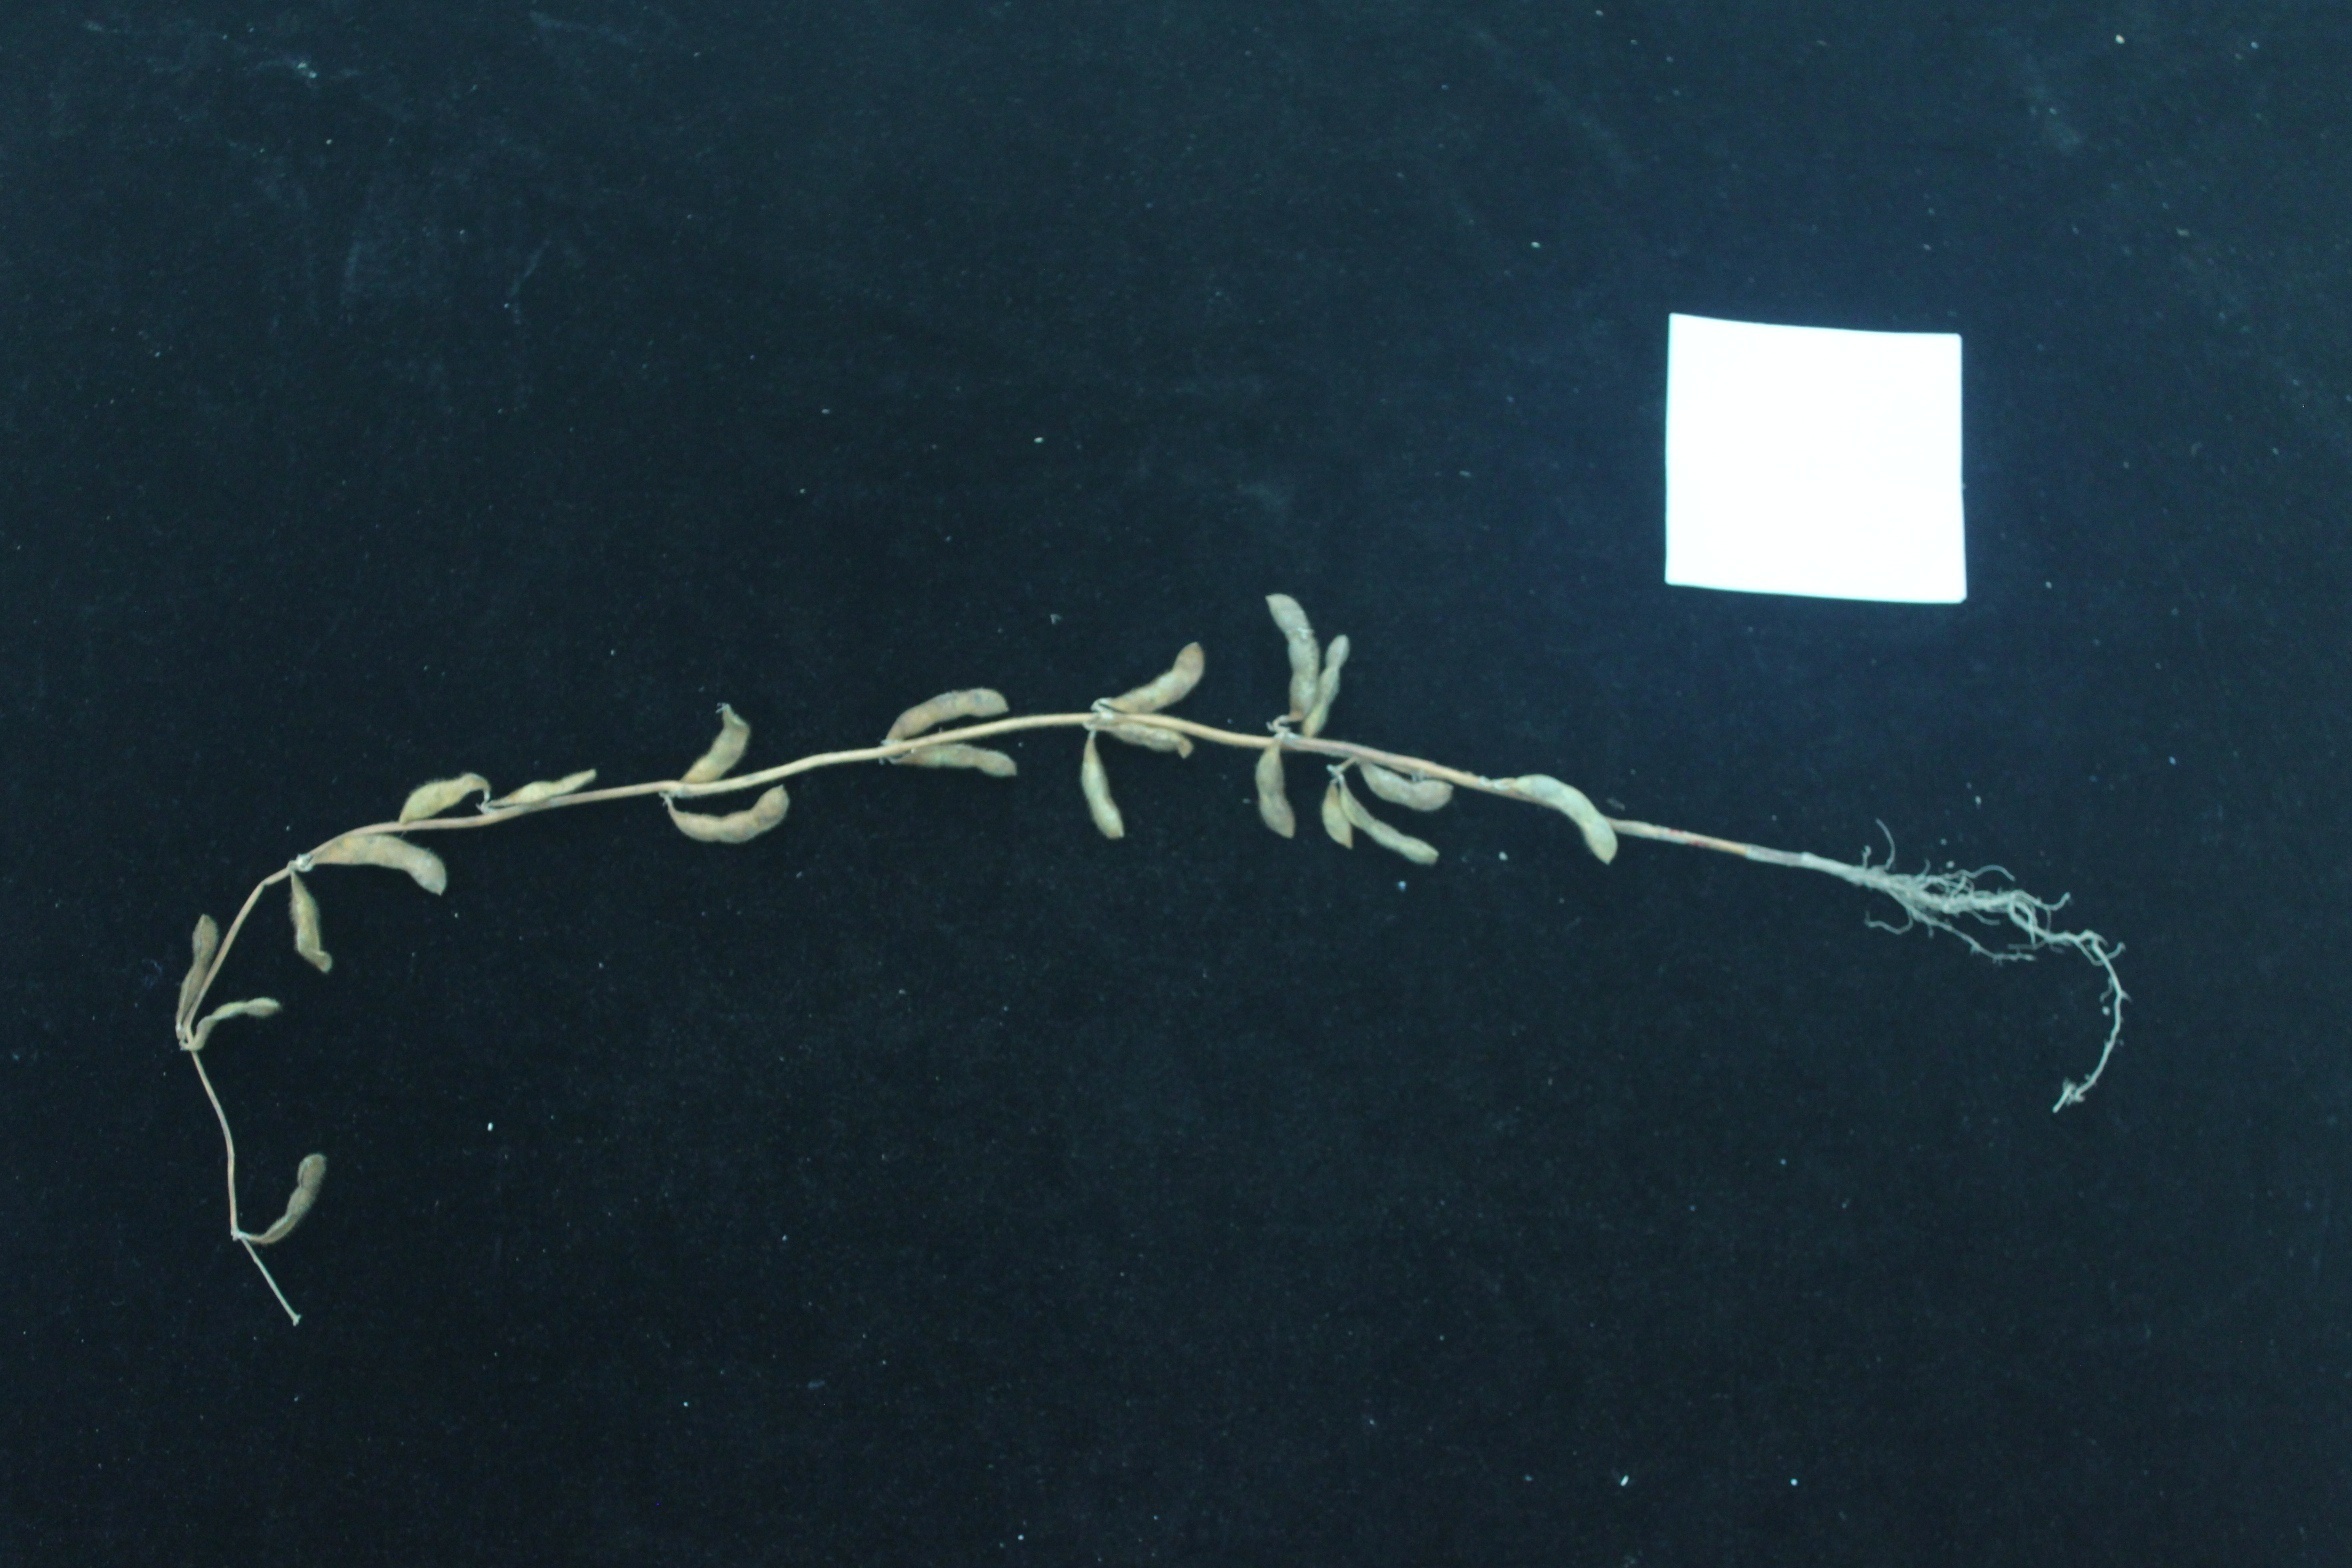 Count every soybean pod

21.